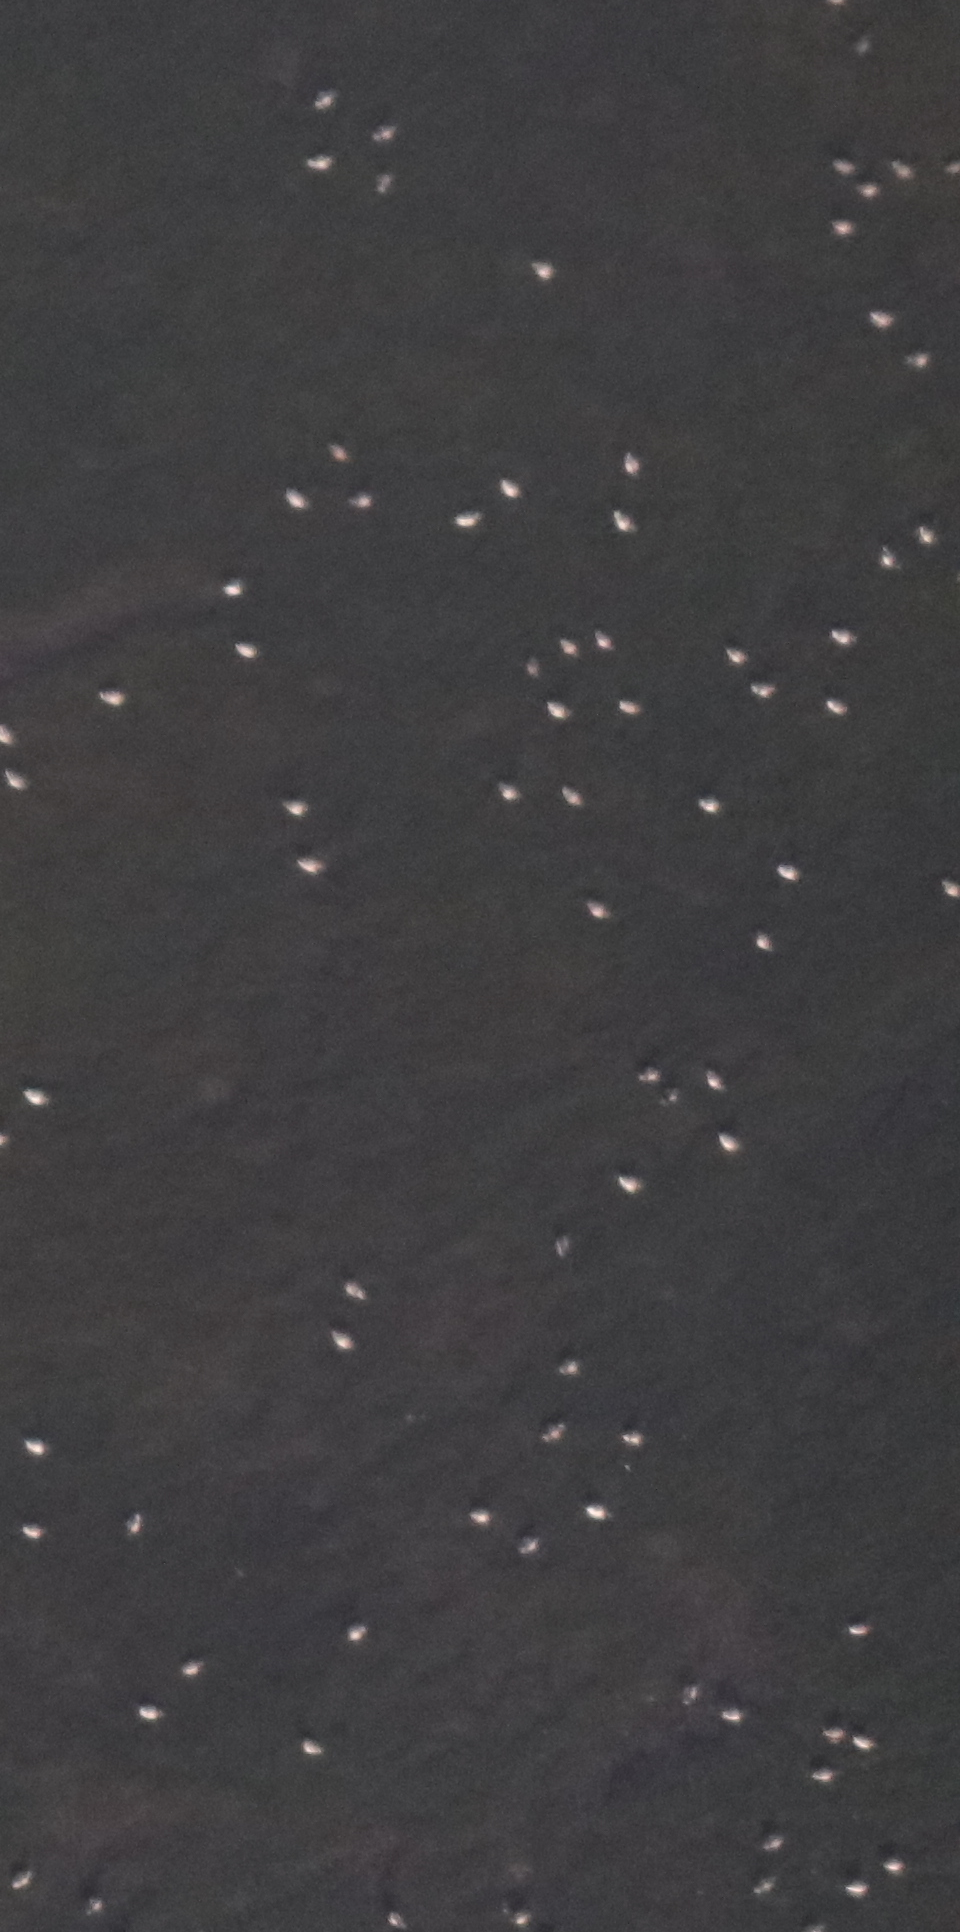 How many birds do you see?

81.